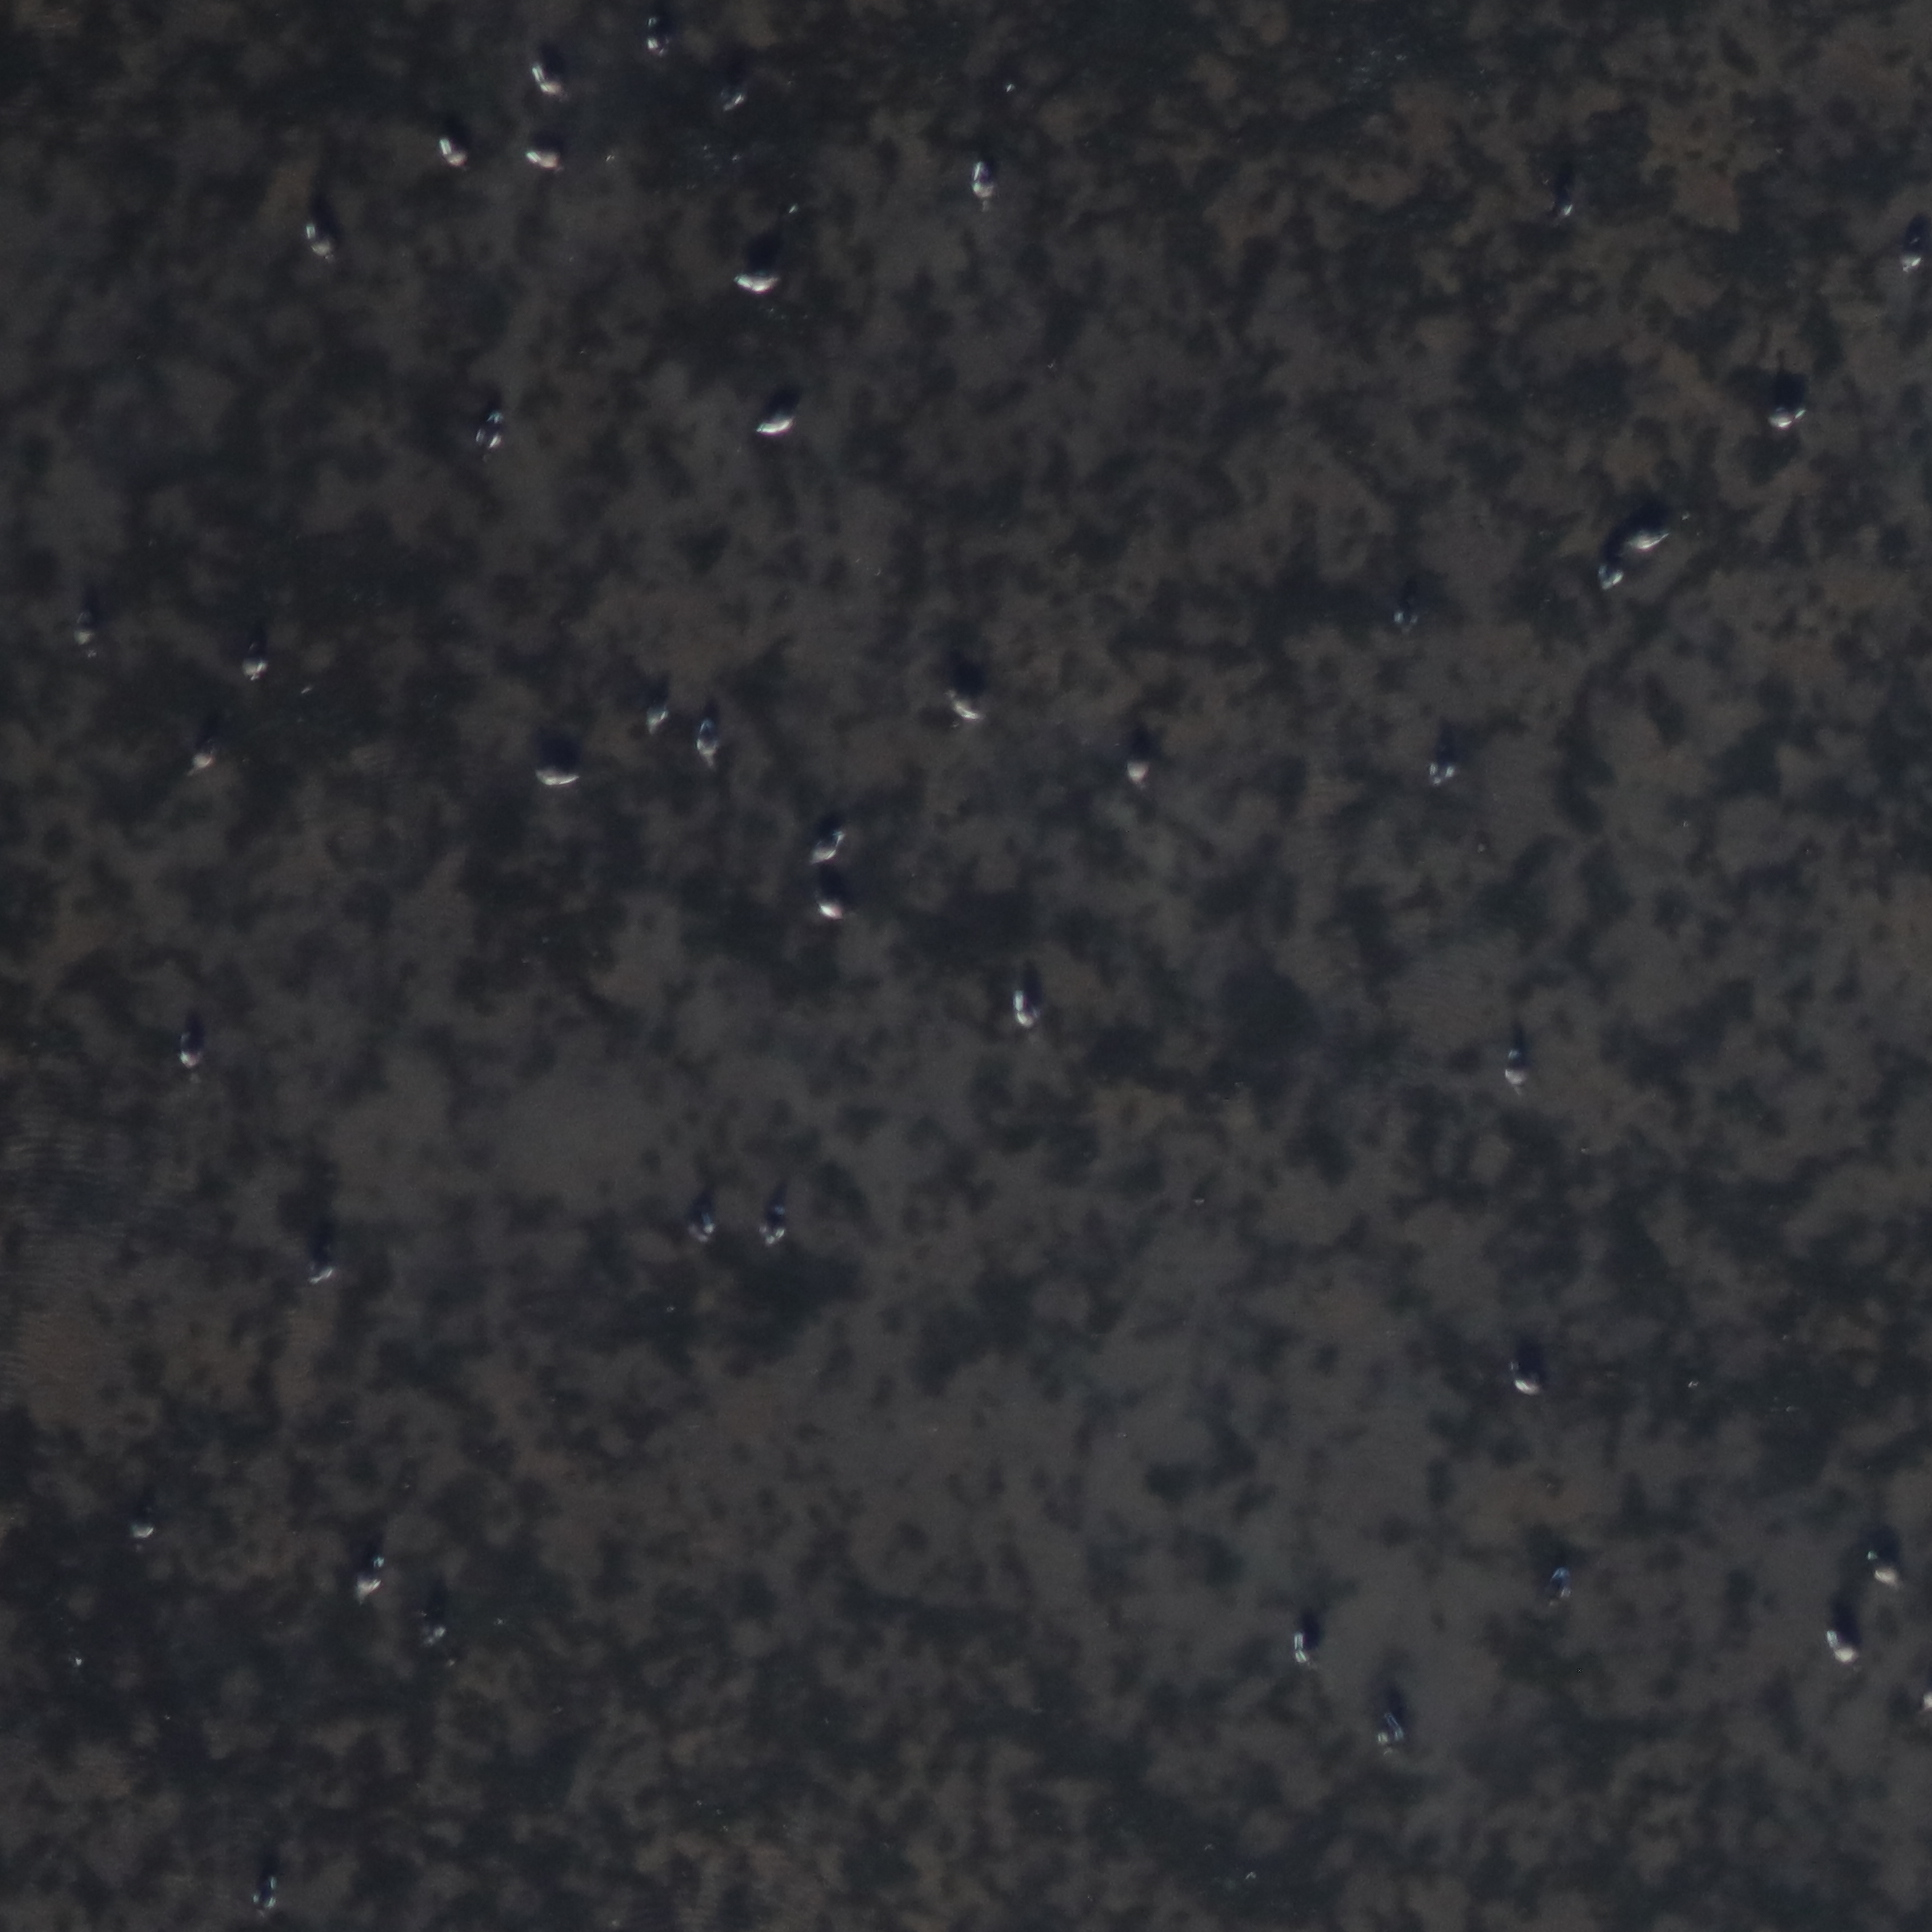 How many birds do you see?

43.